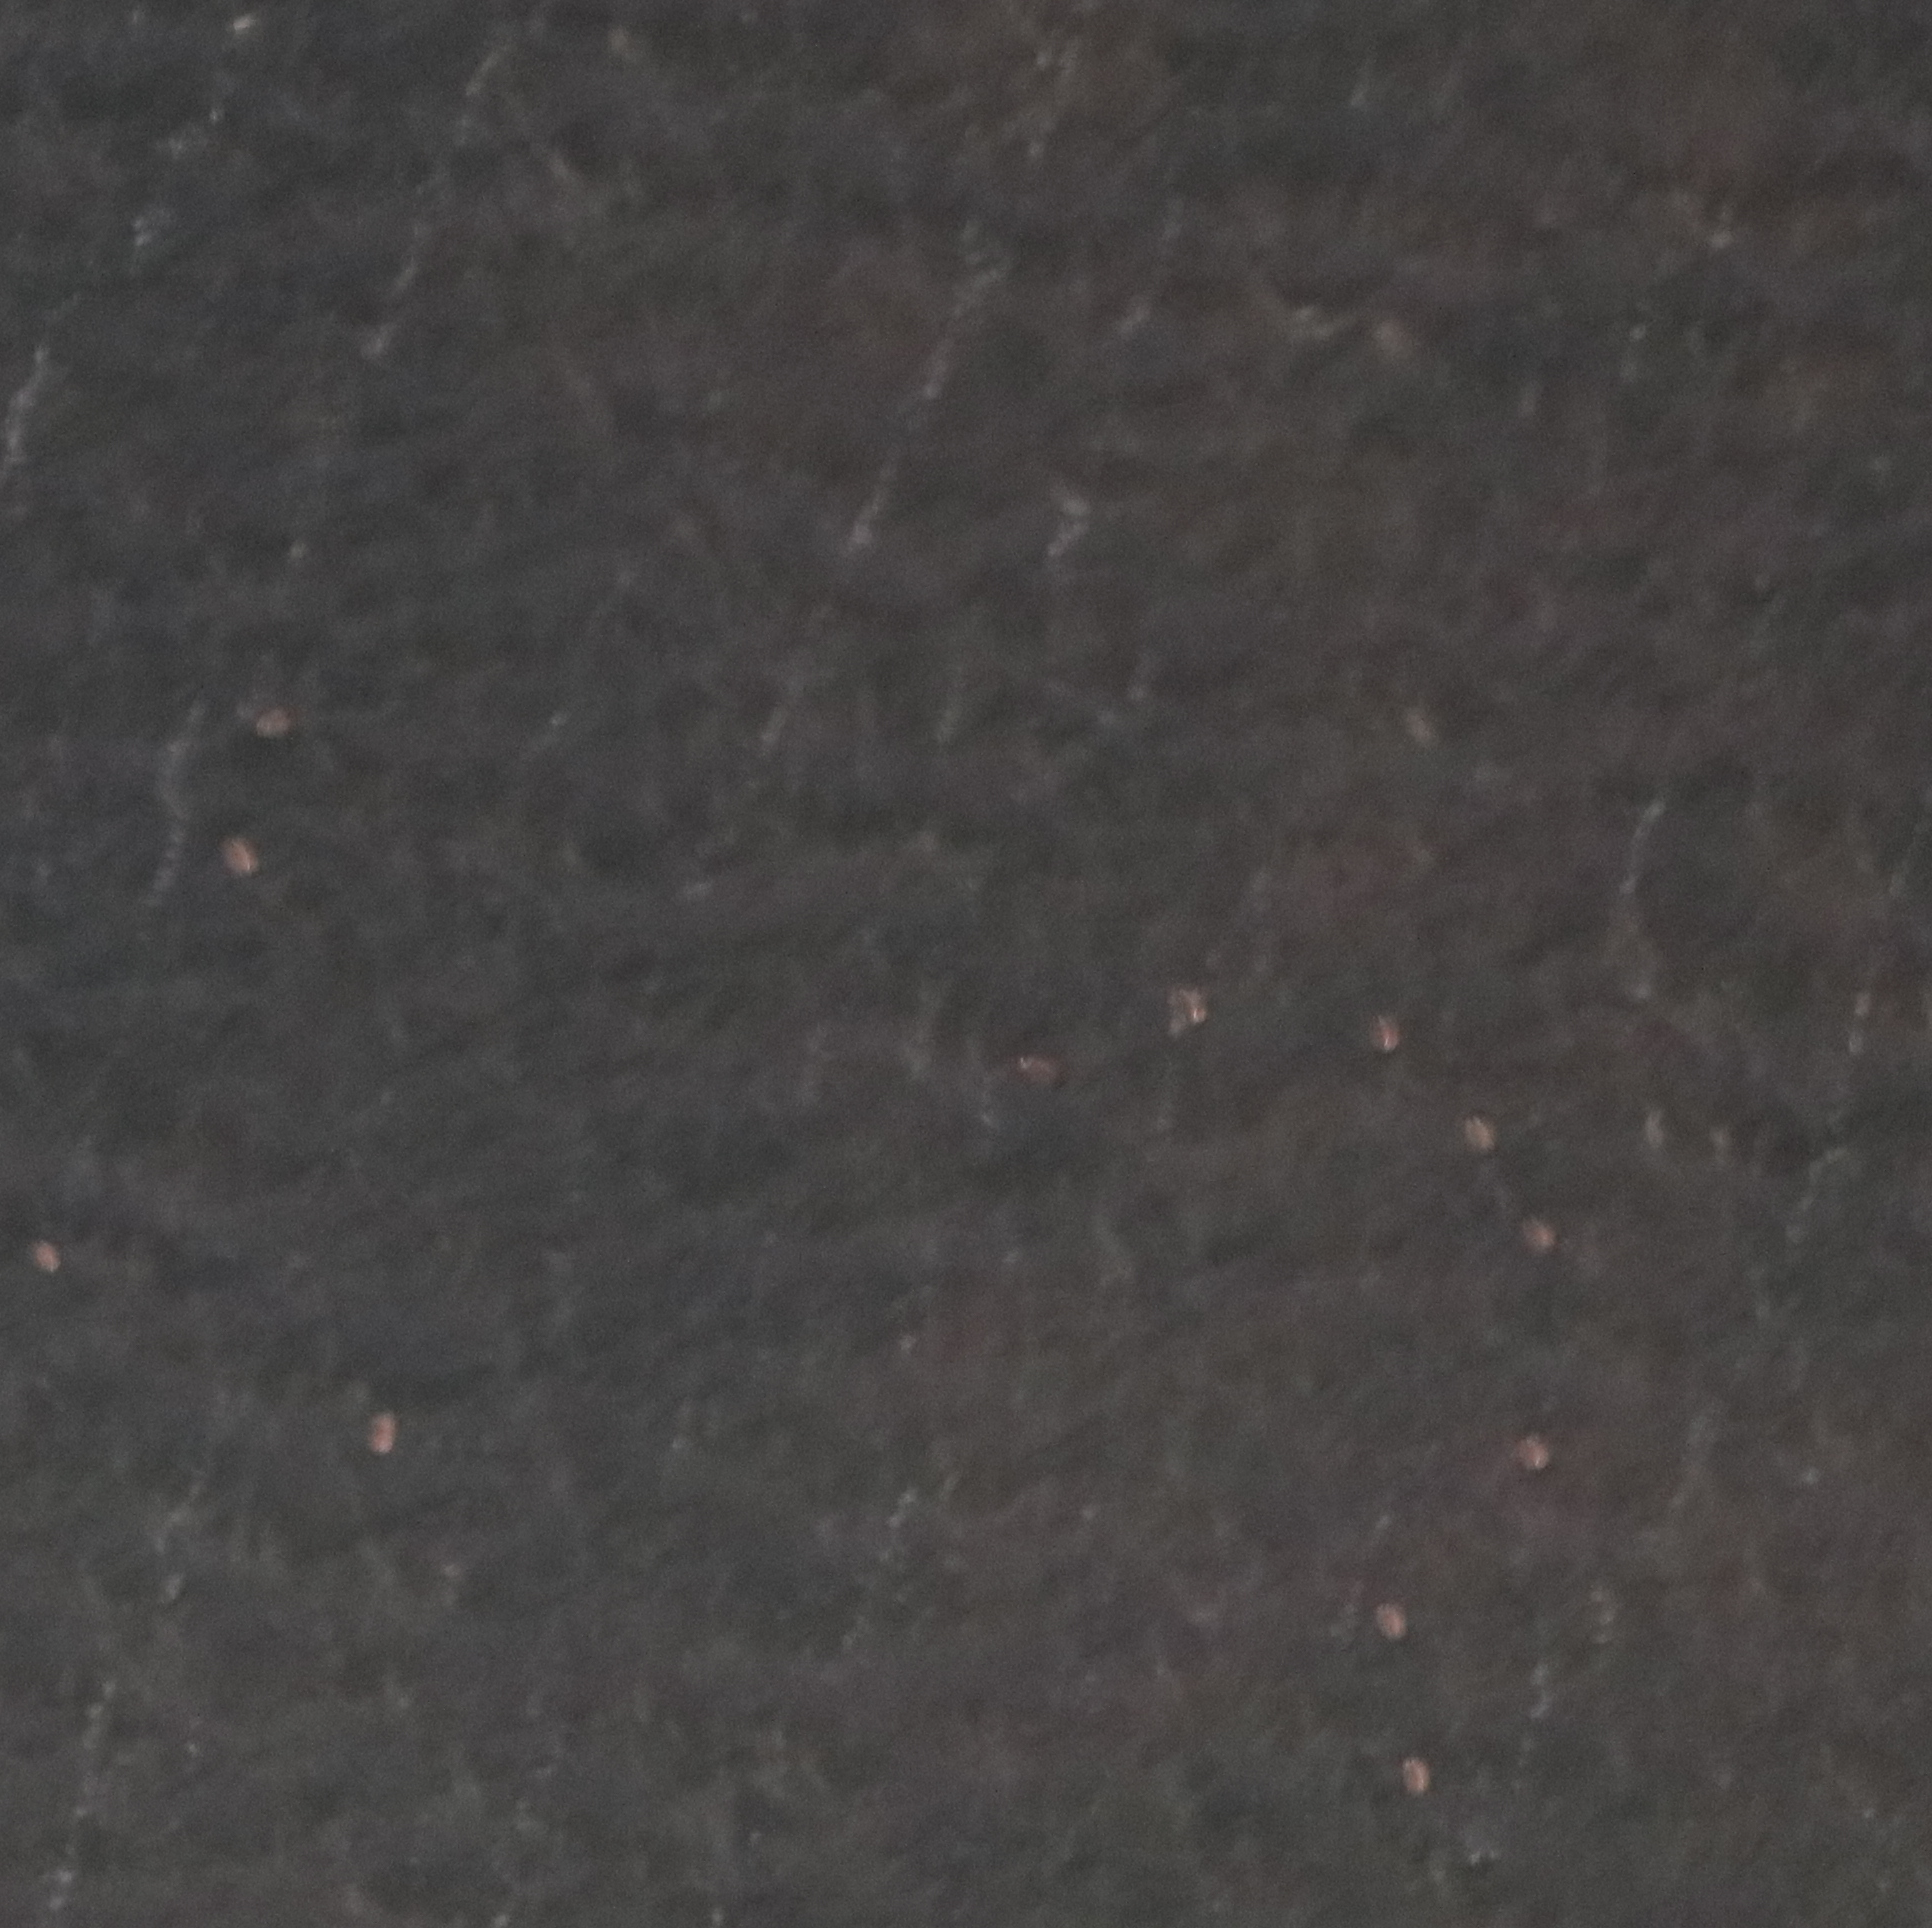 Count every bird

12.